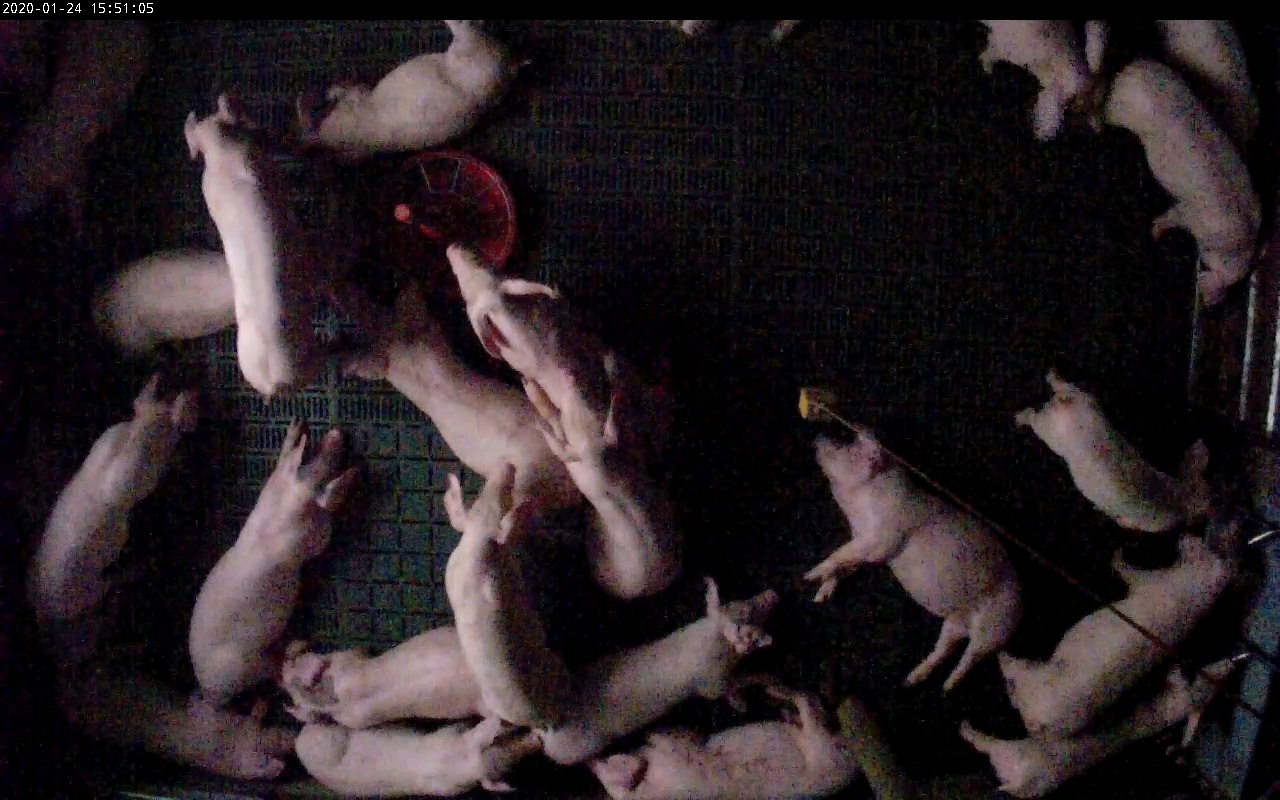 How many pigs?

22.